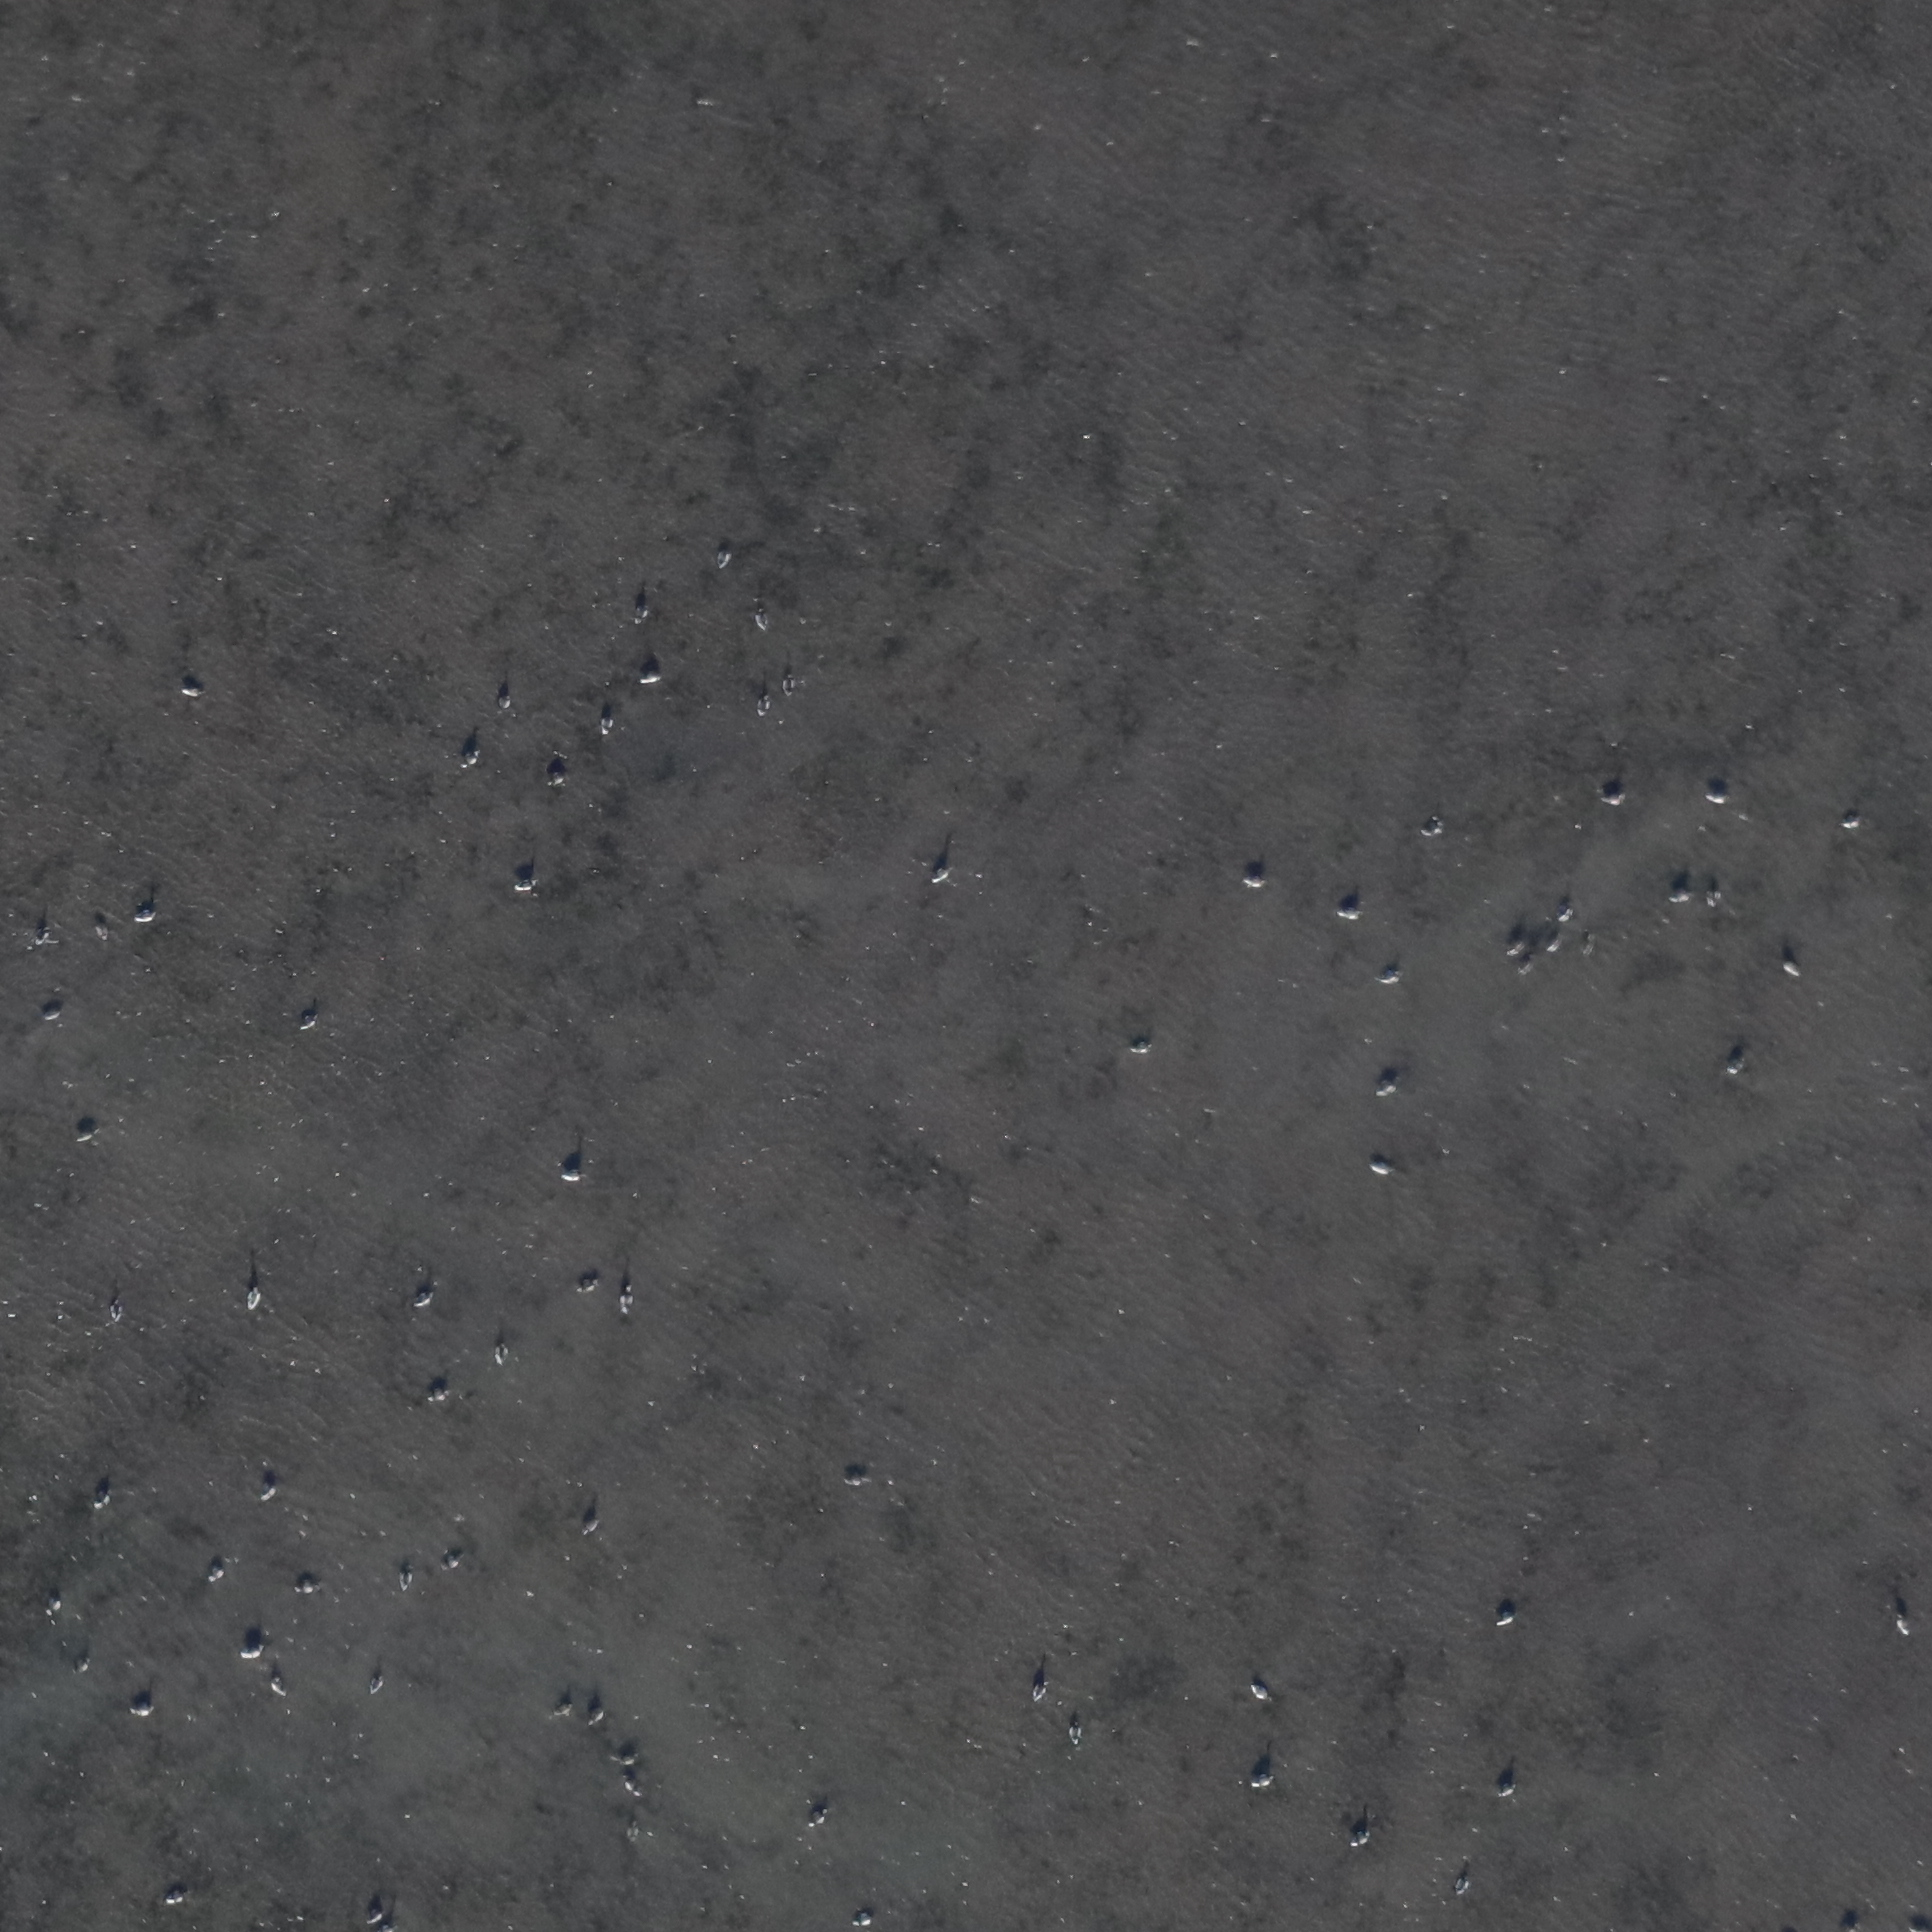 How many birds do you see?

81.